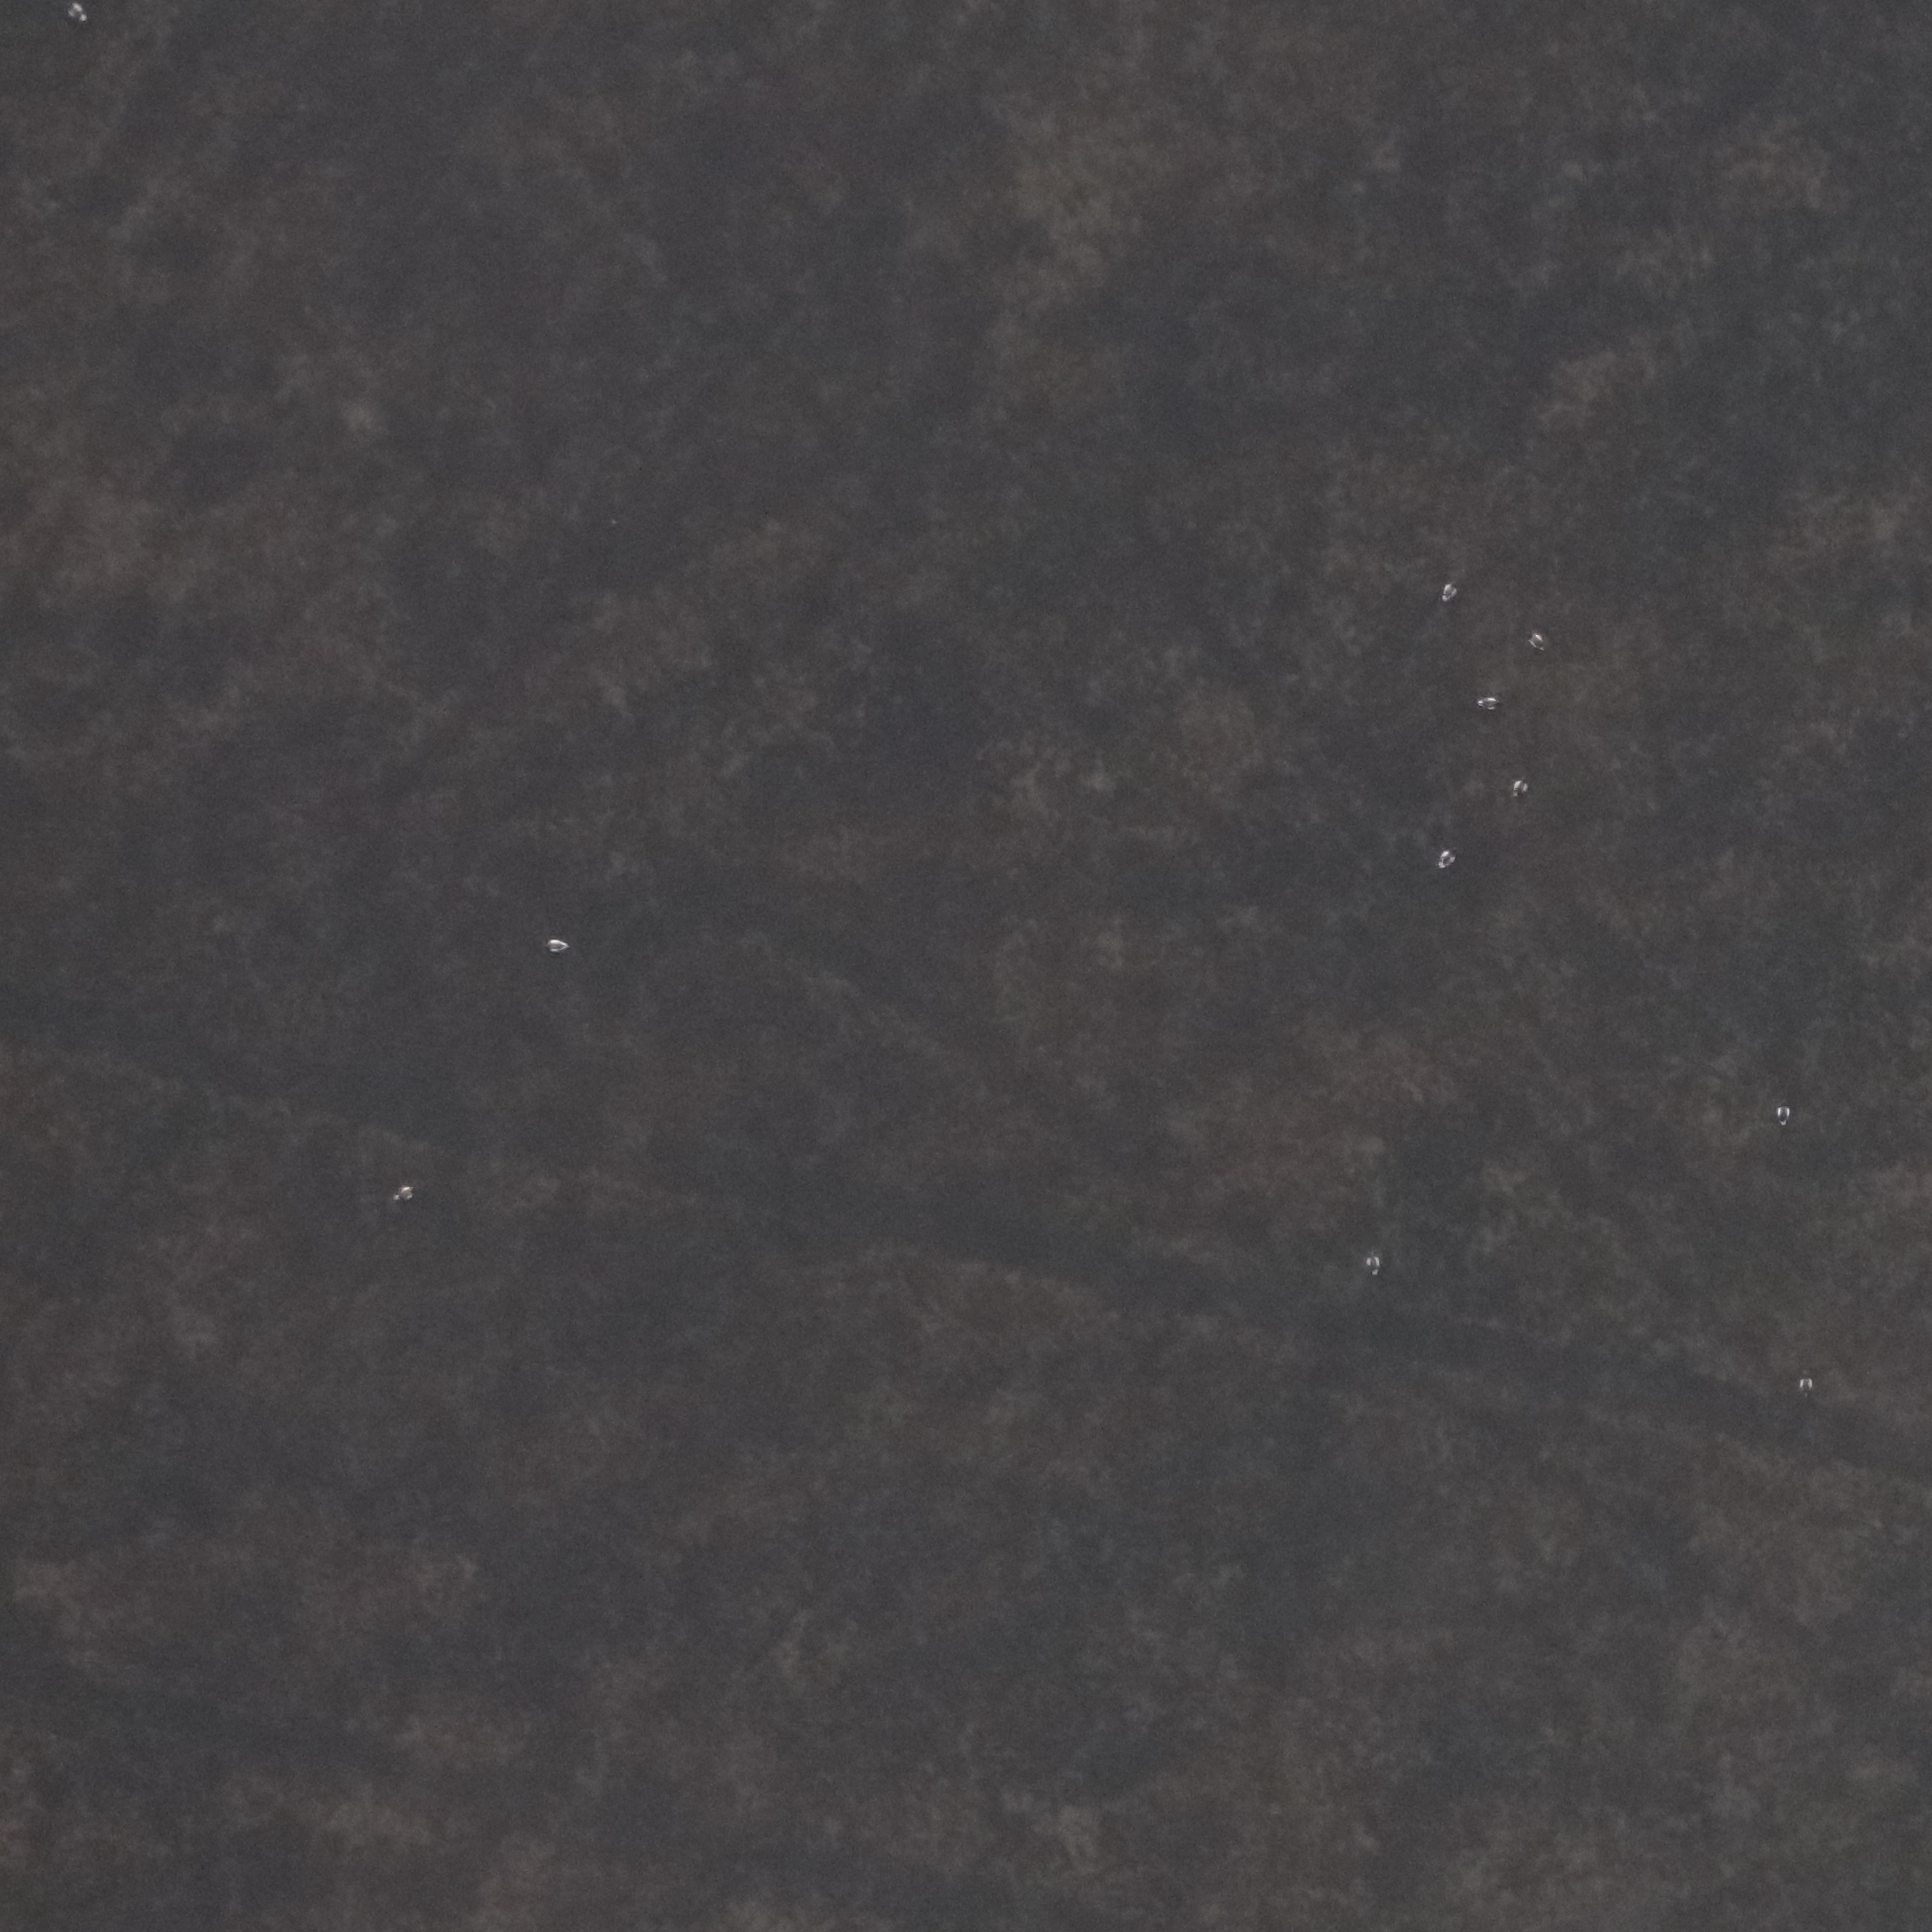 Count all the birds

11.